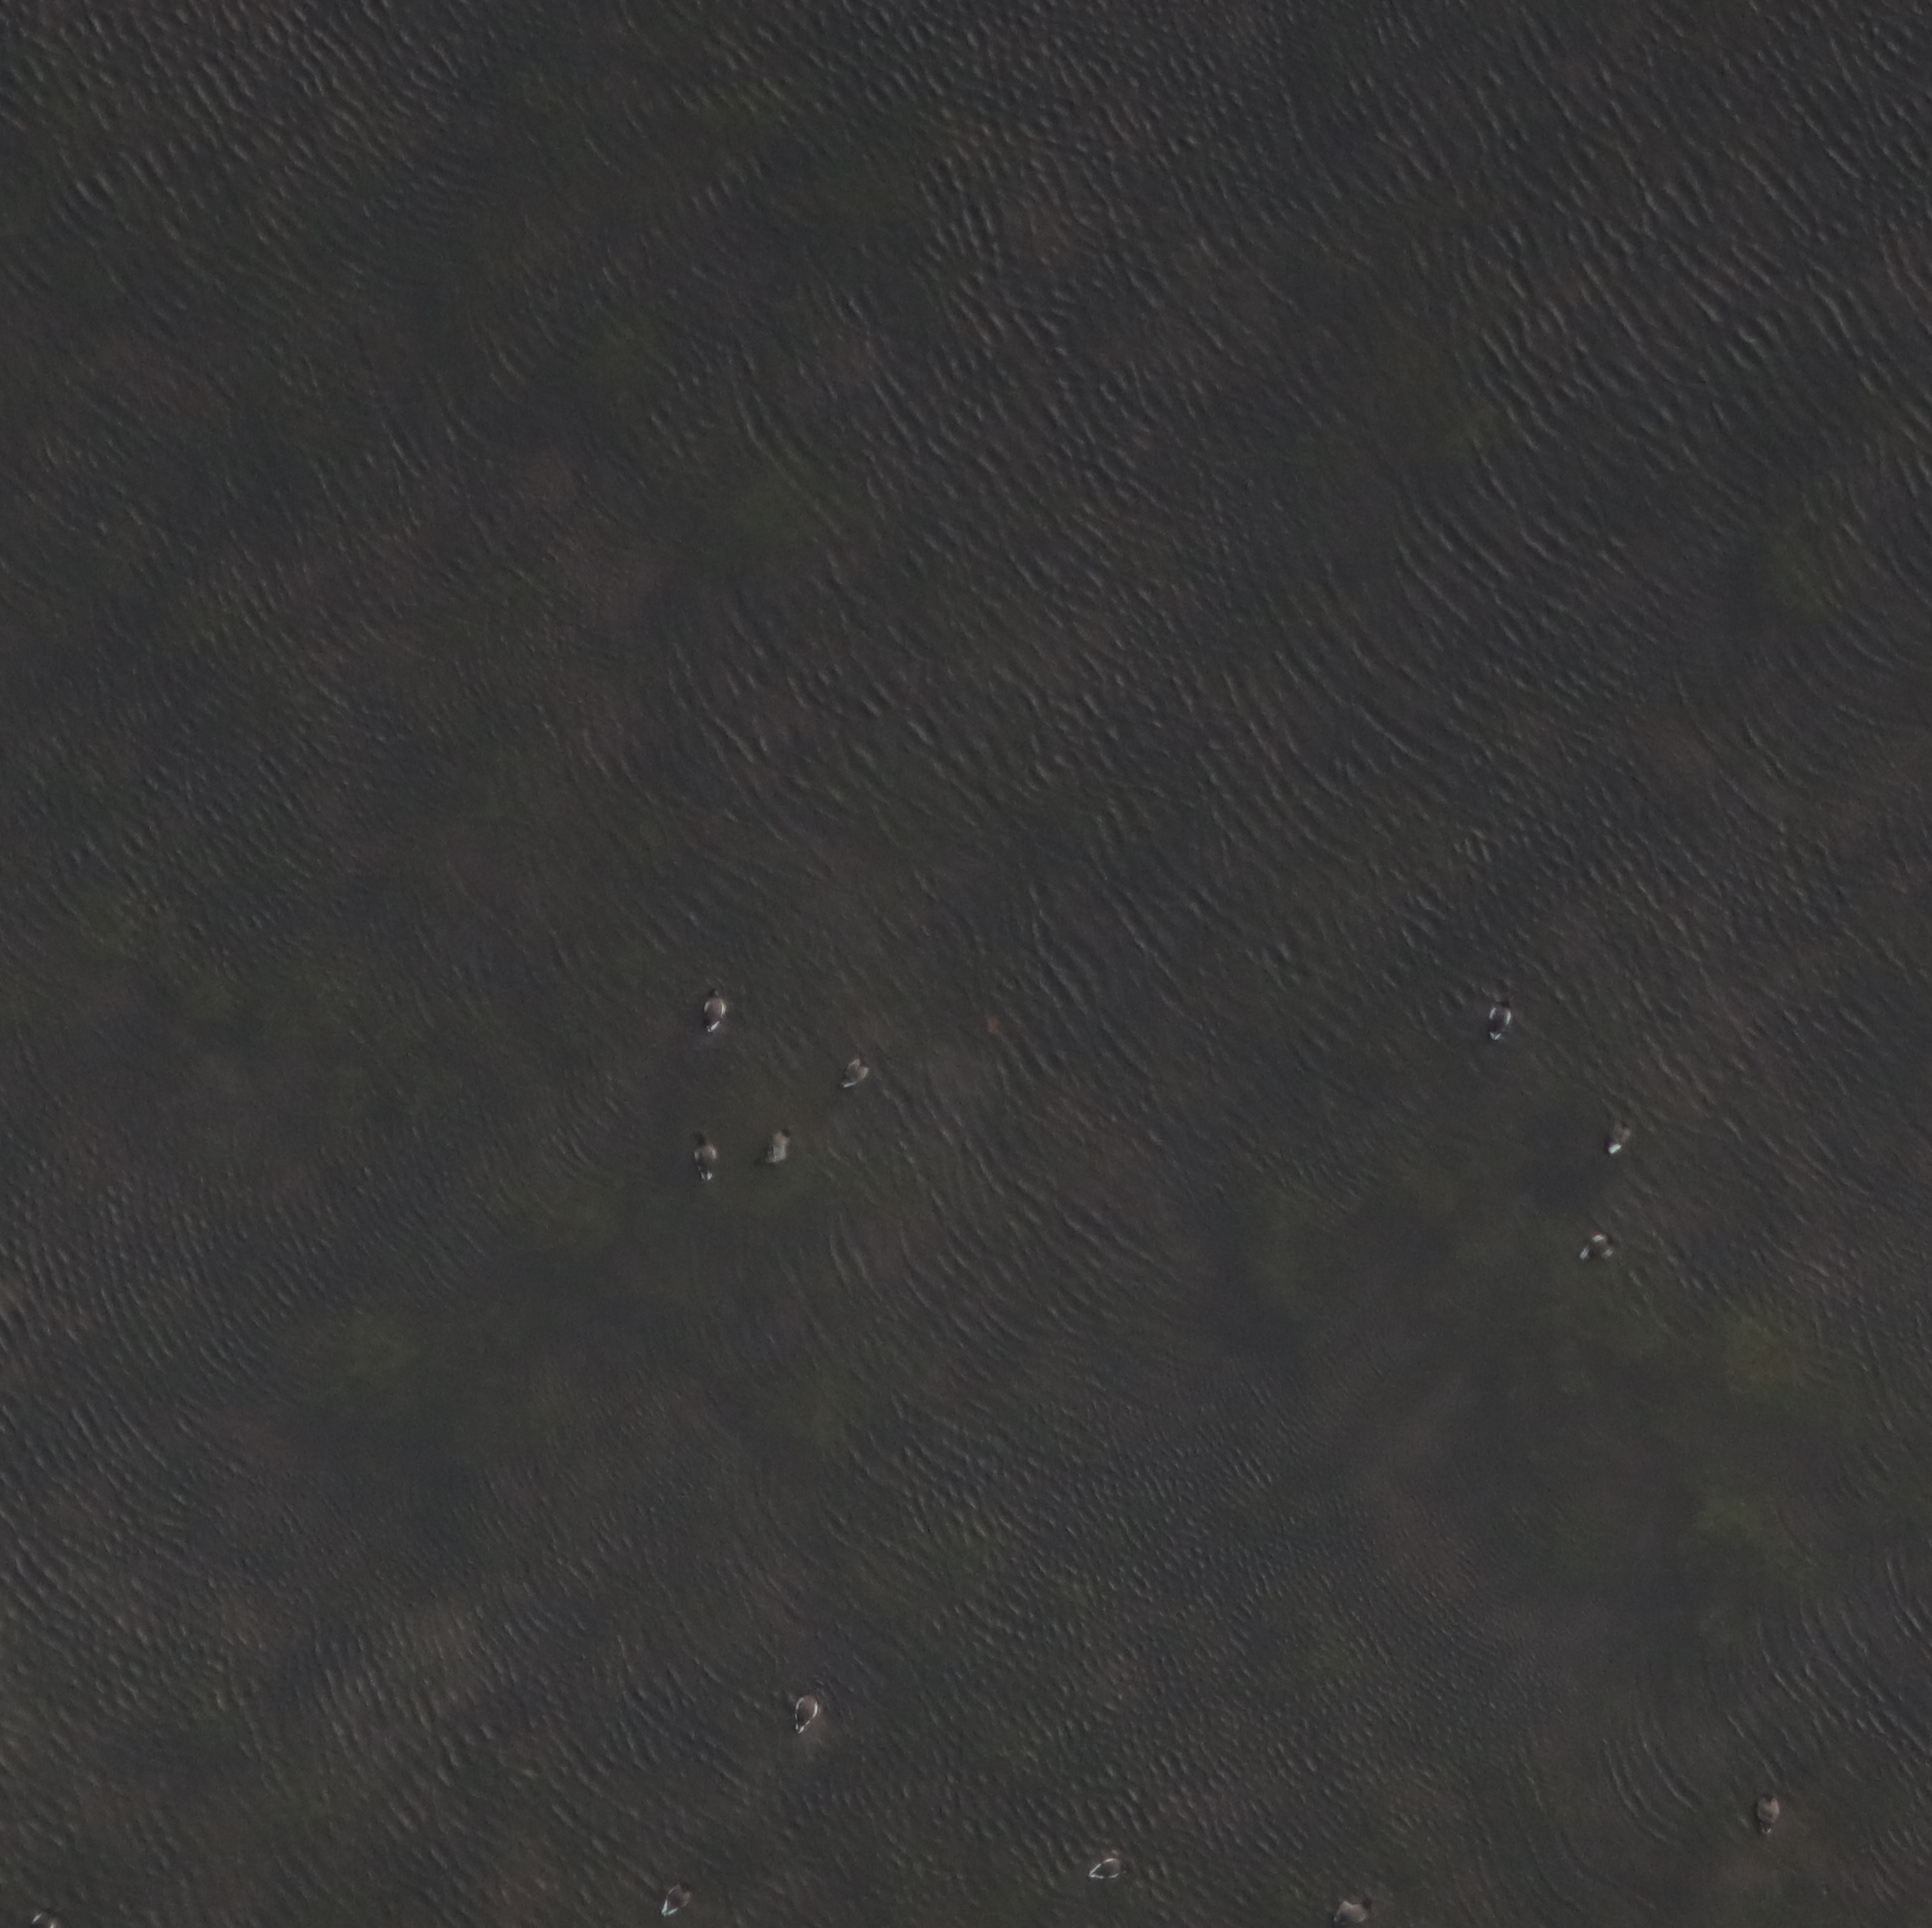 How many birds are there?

12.